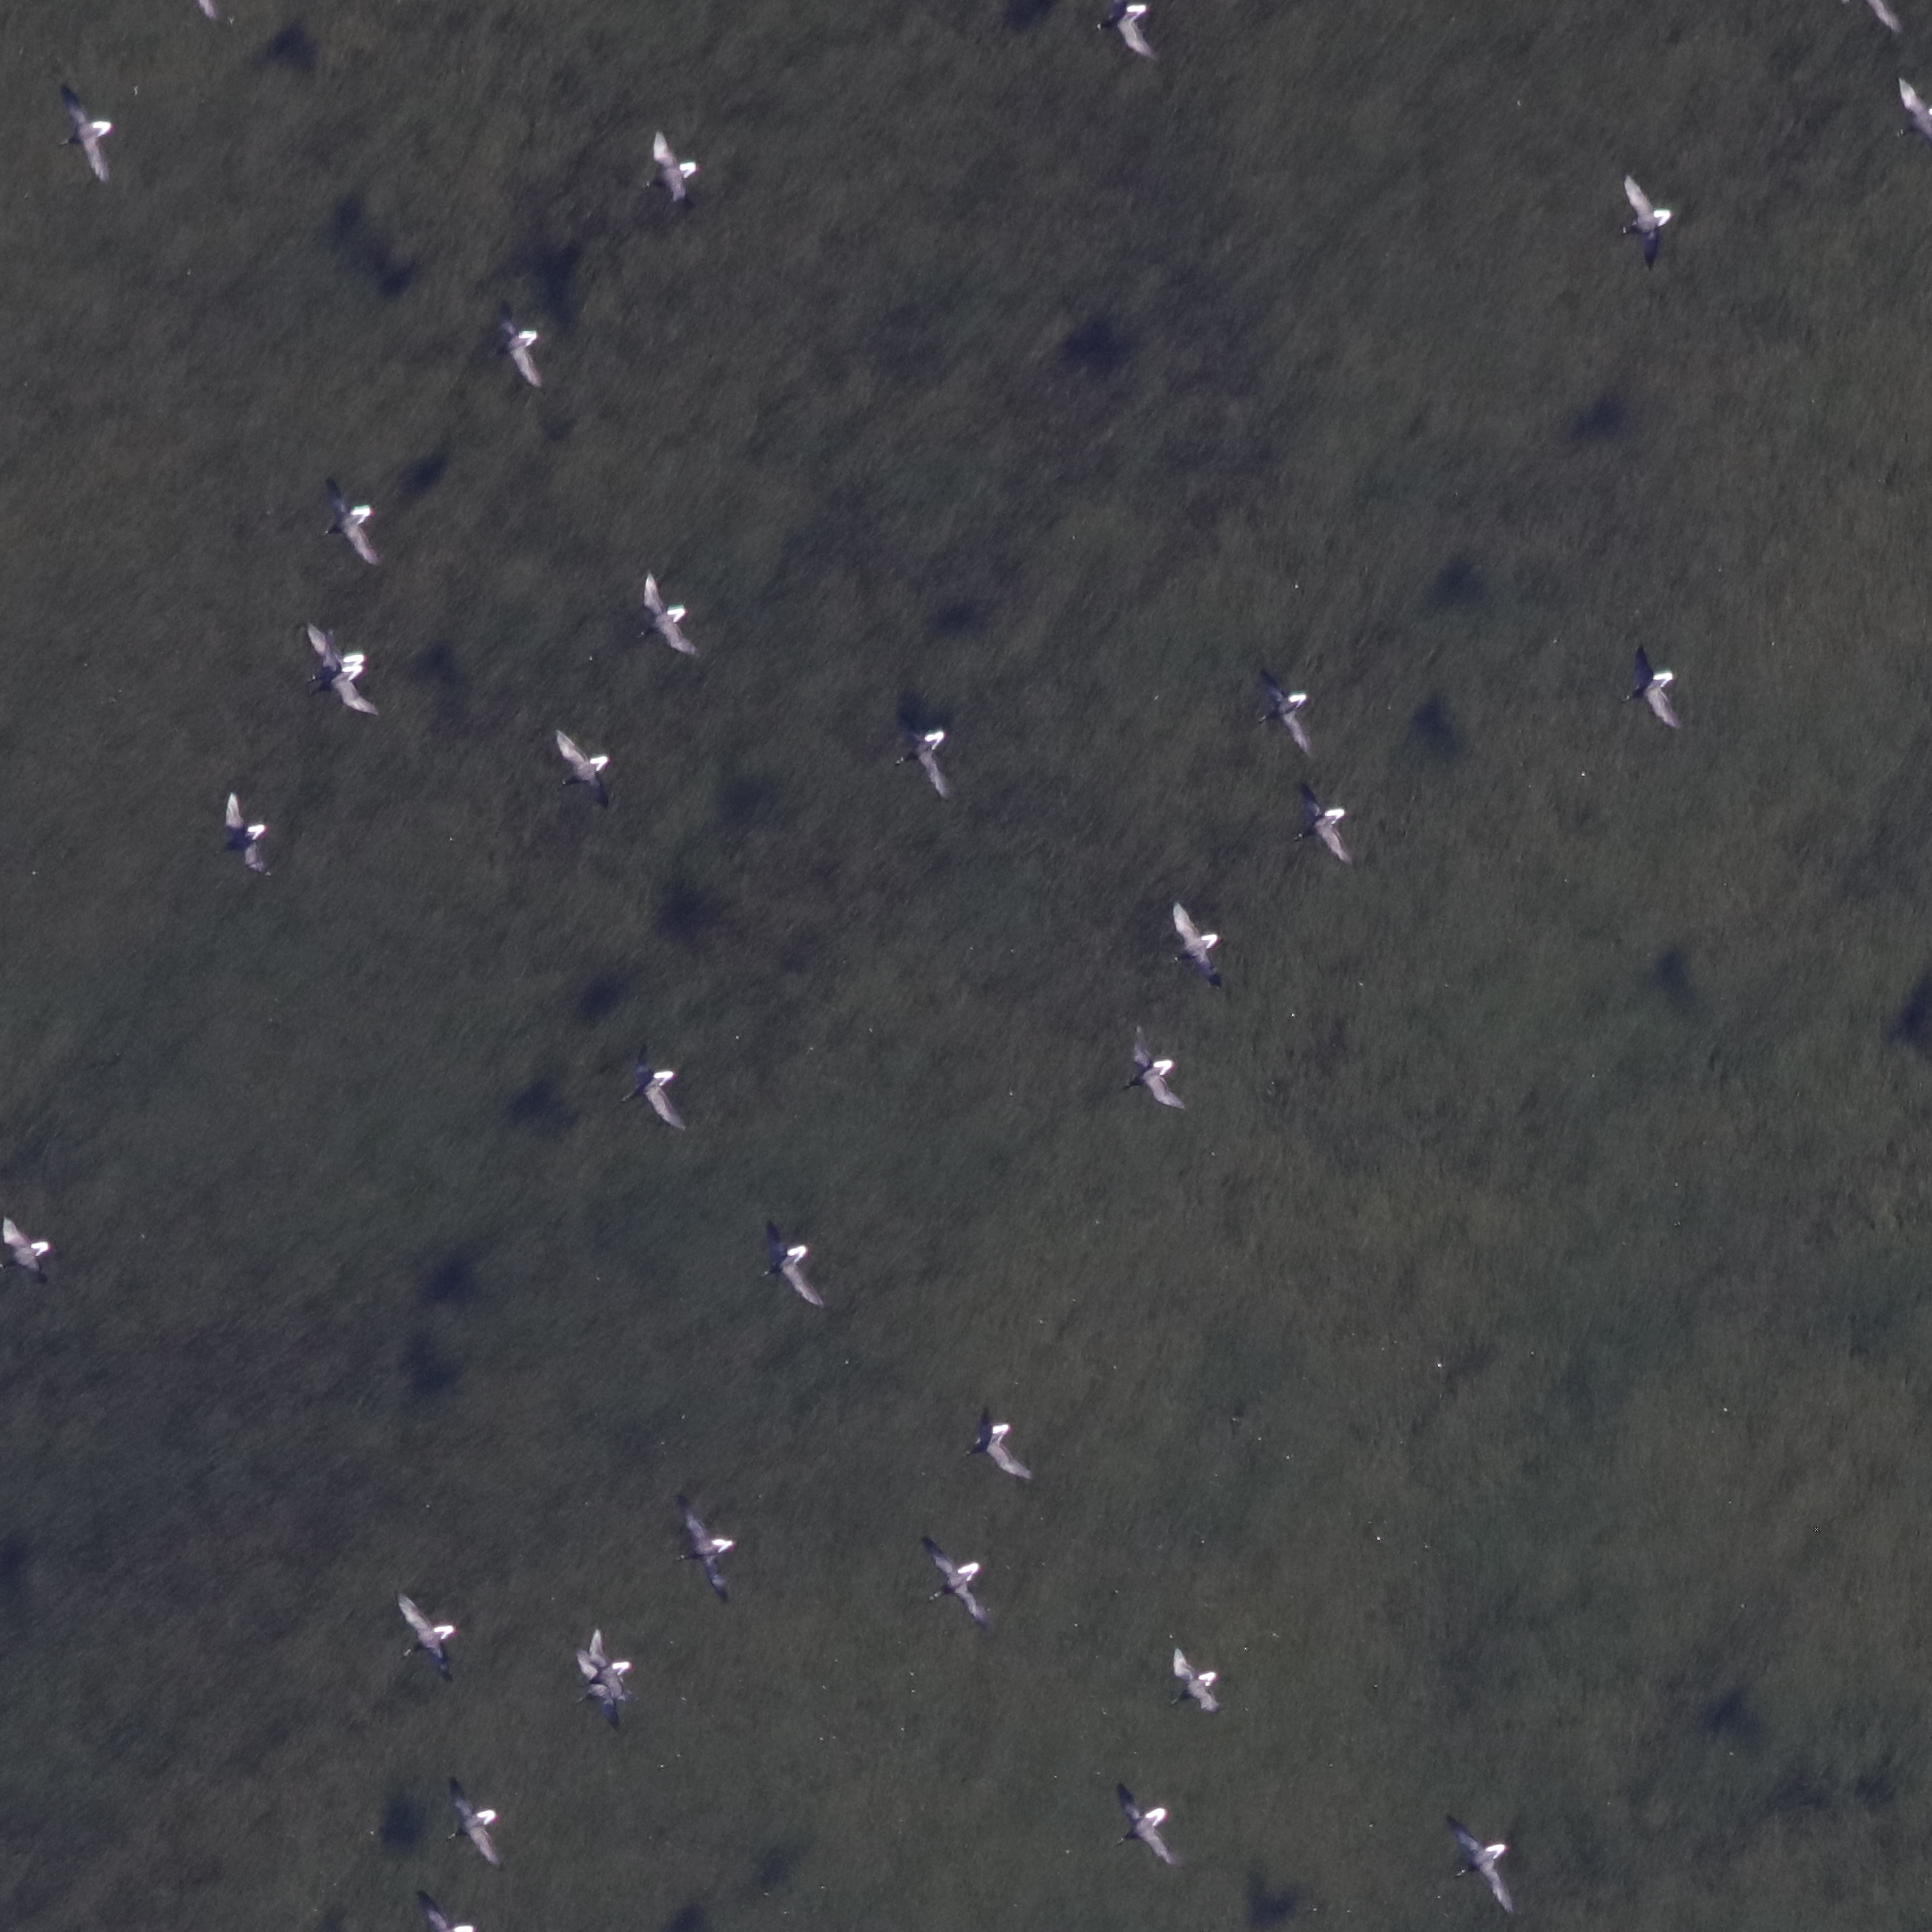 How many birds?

31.